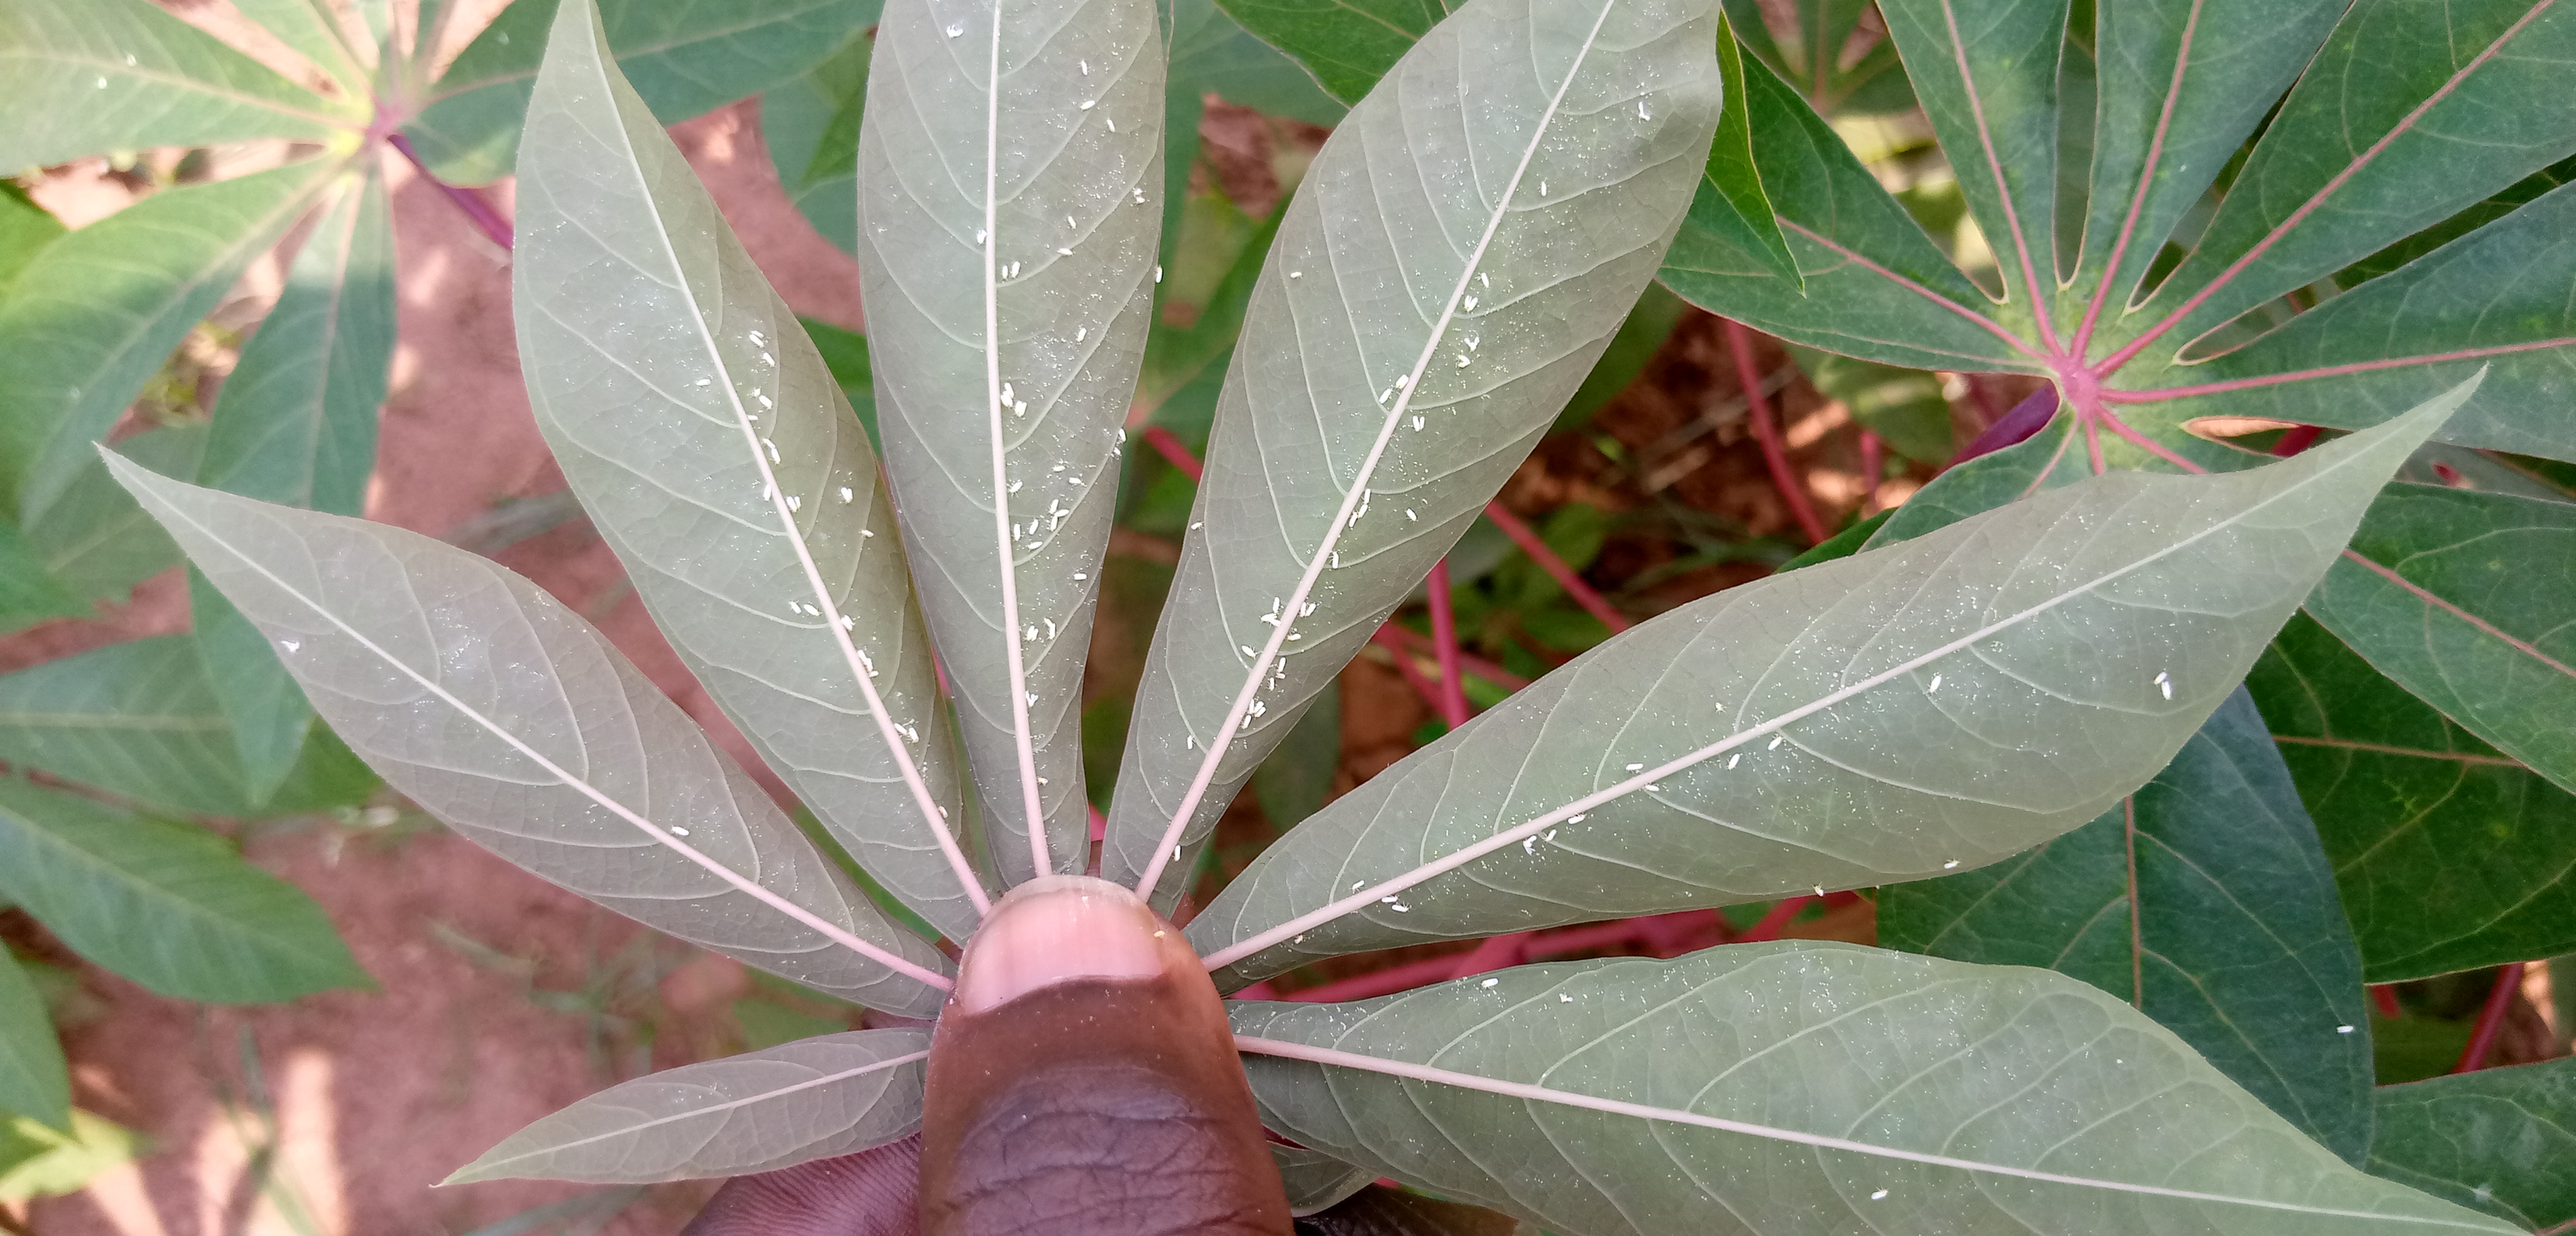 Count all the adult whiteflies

87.